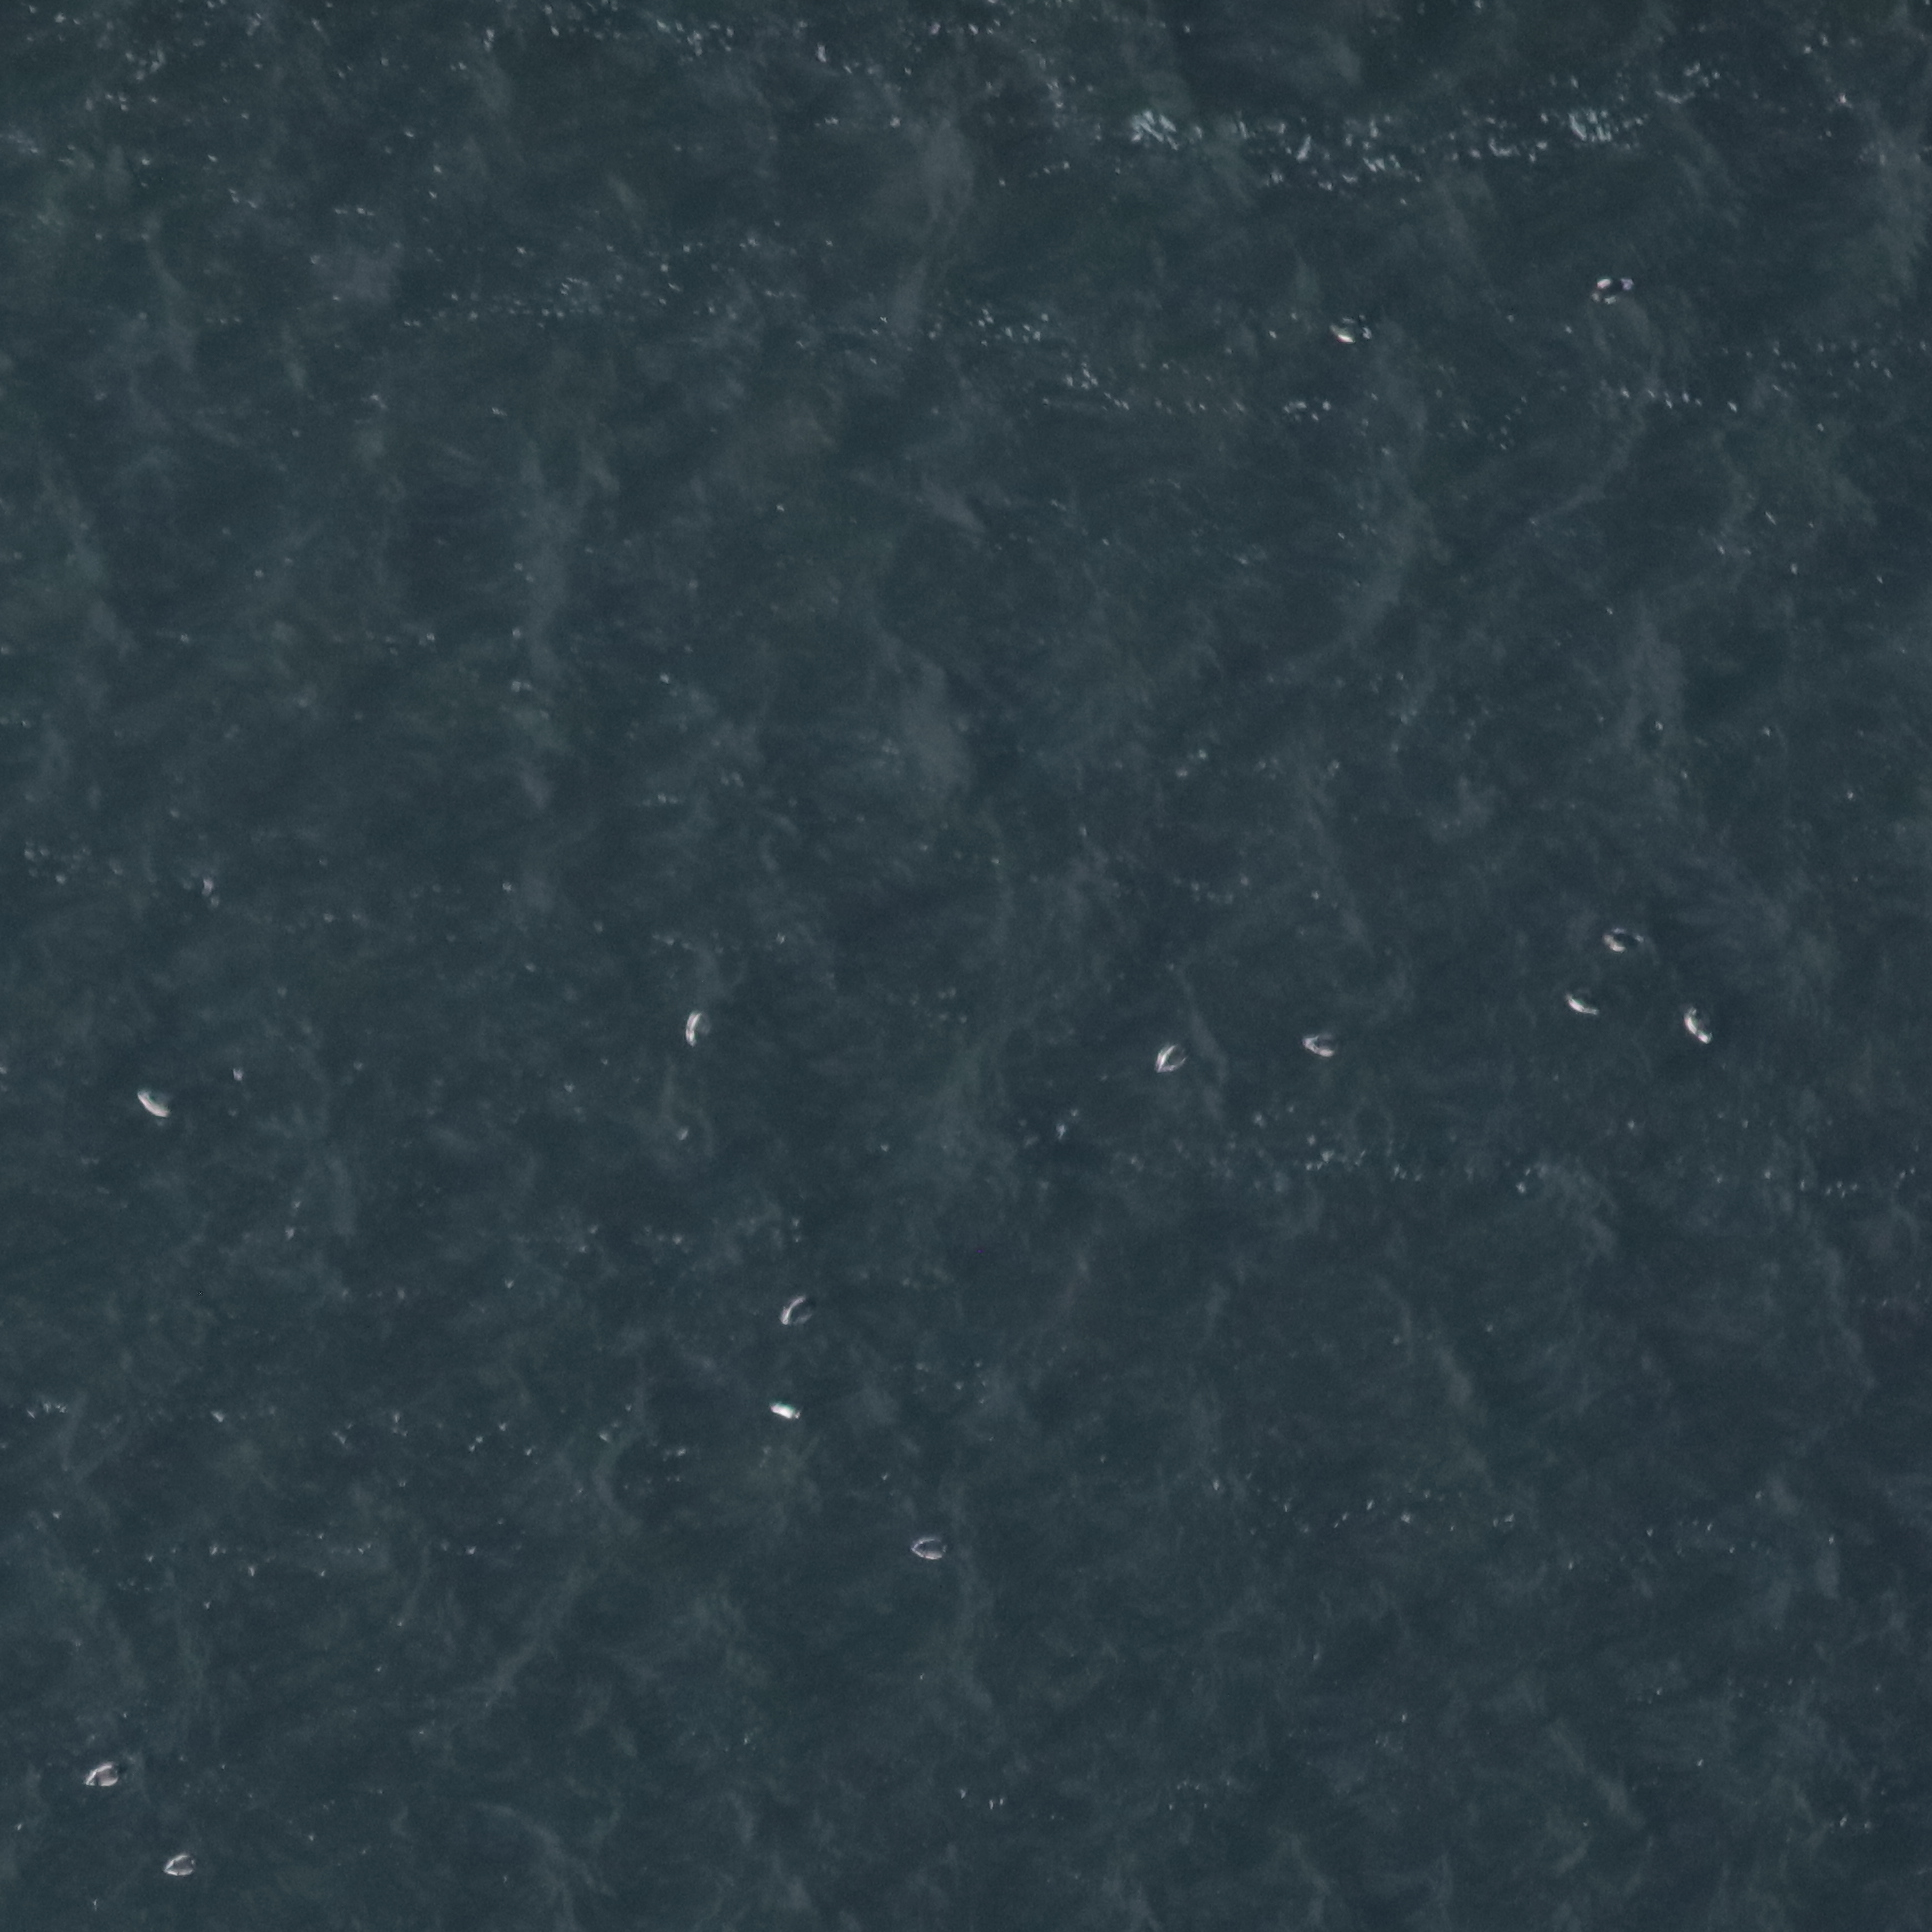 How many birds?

13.